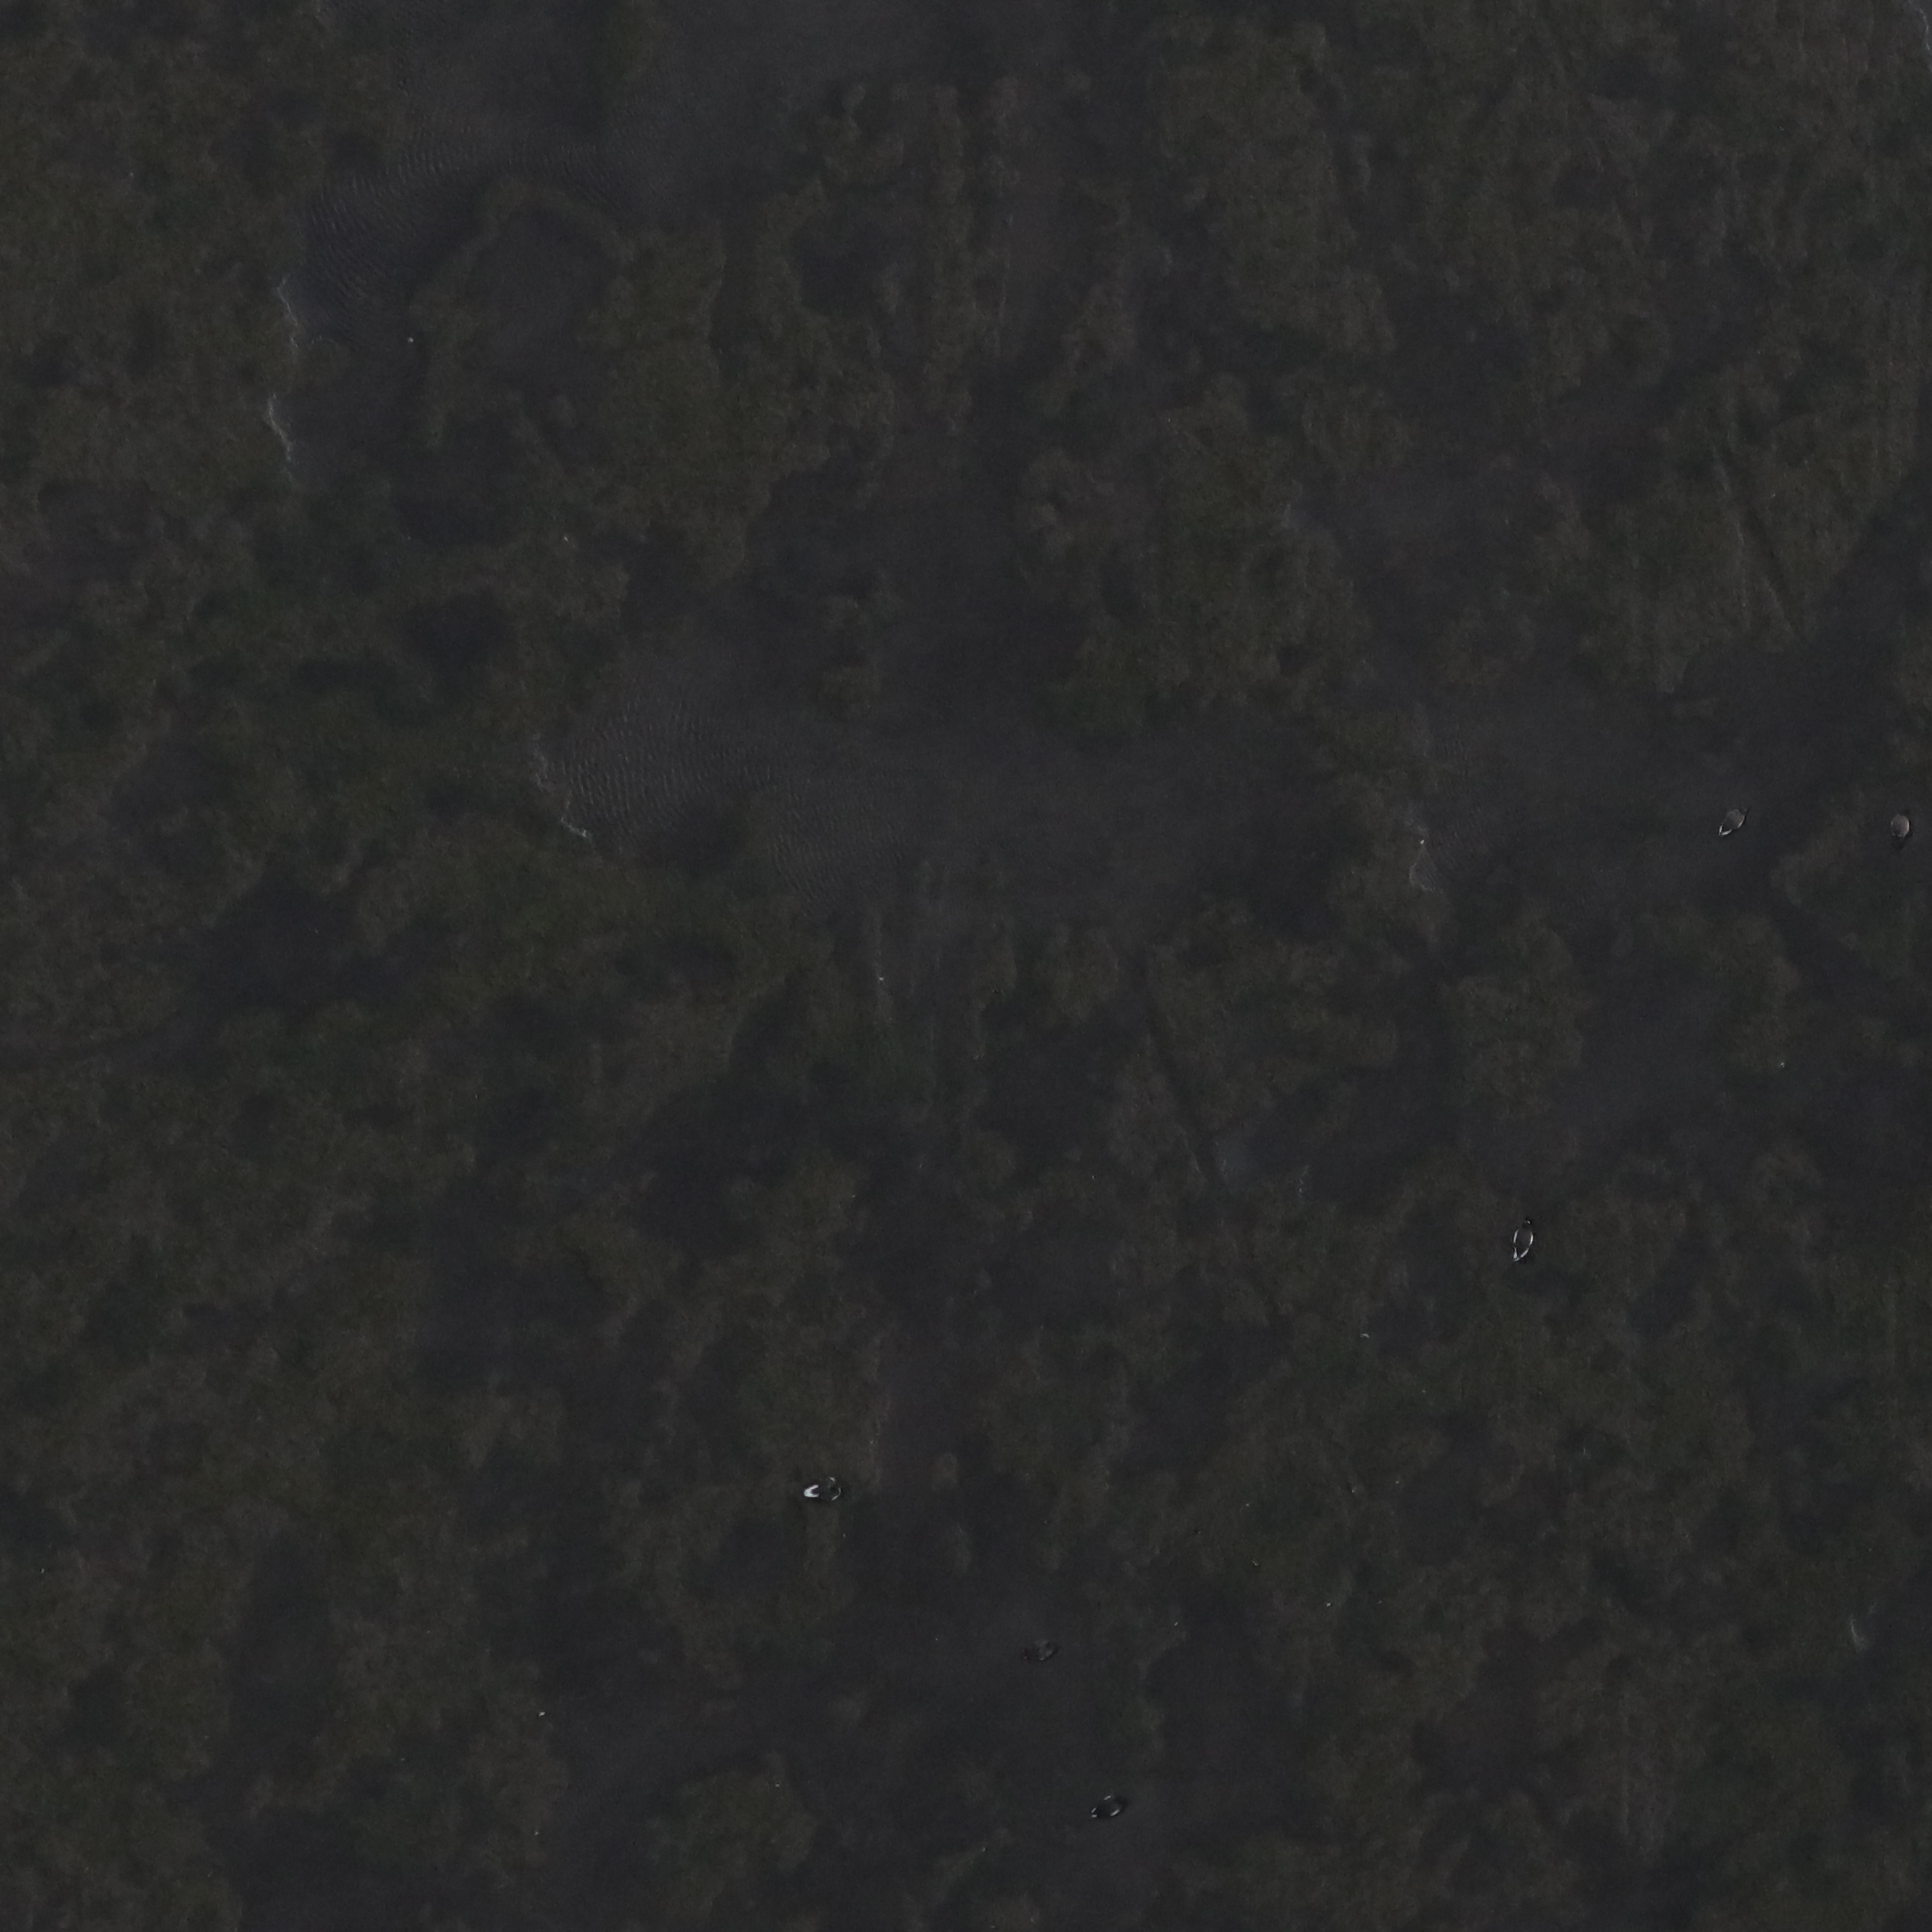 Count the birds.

6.